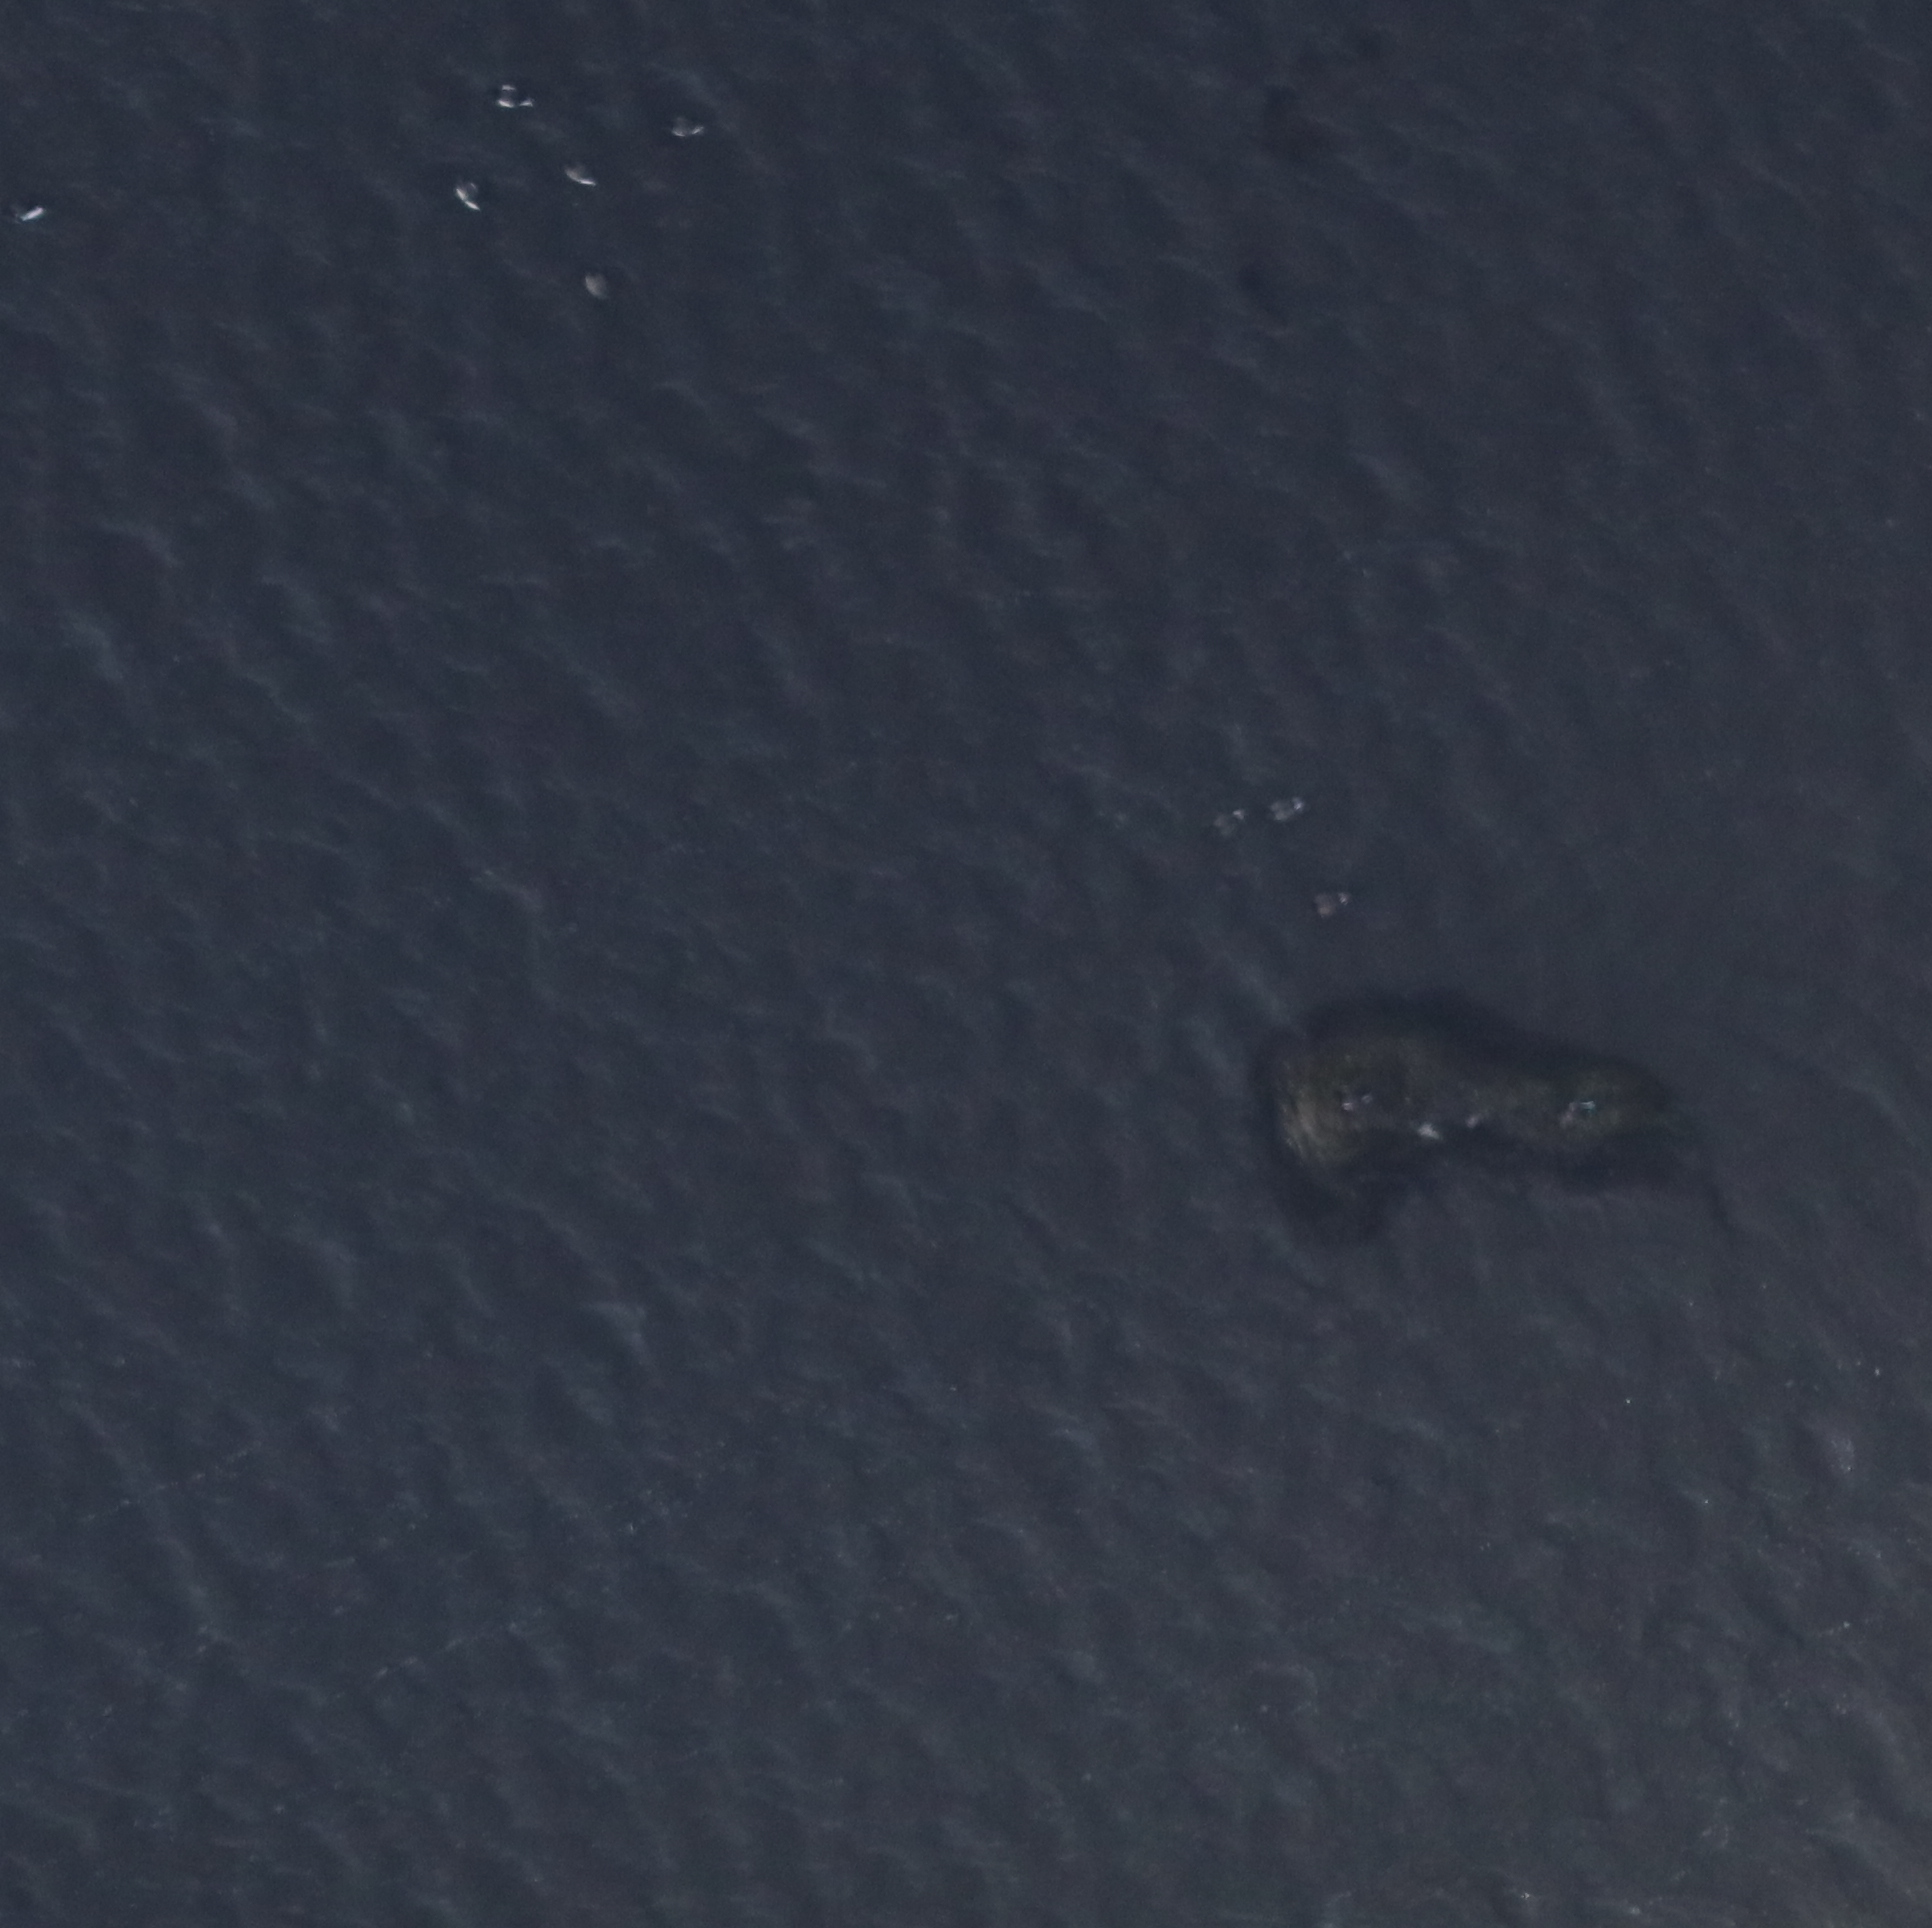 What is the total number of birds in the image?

11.